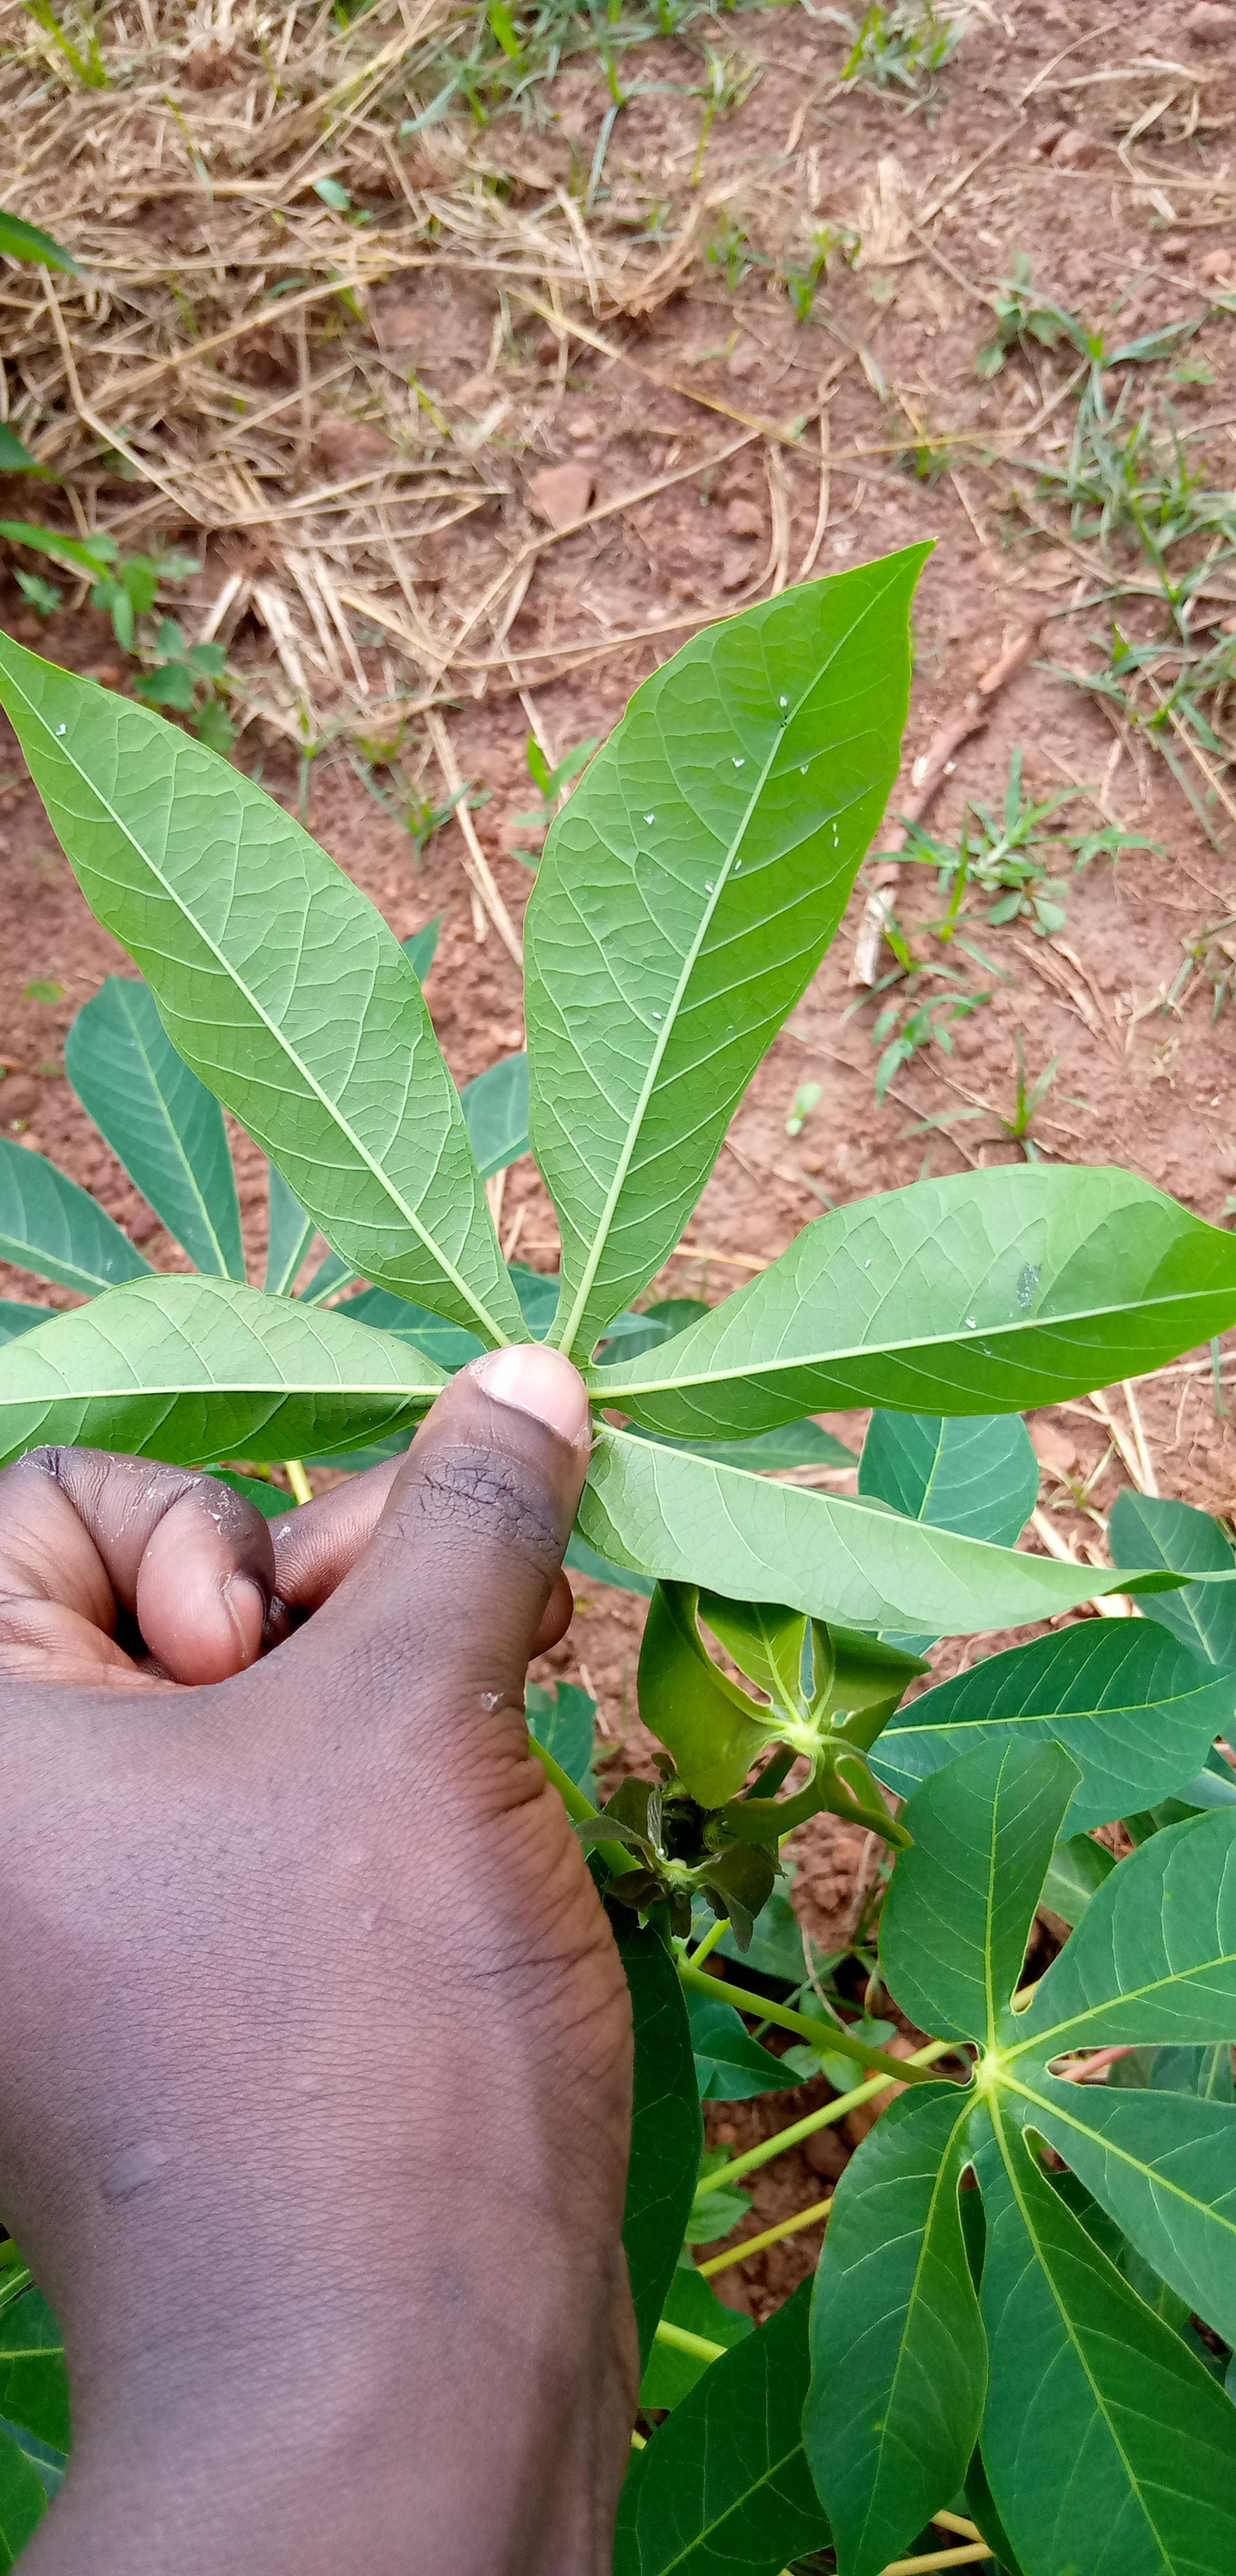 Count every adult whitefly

13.